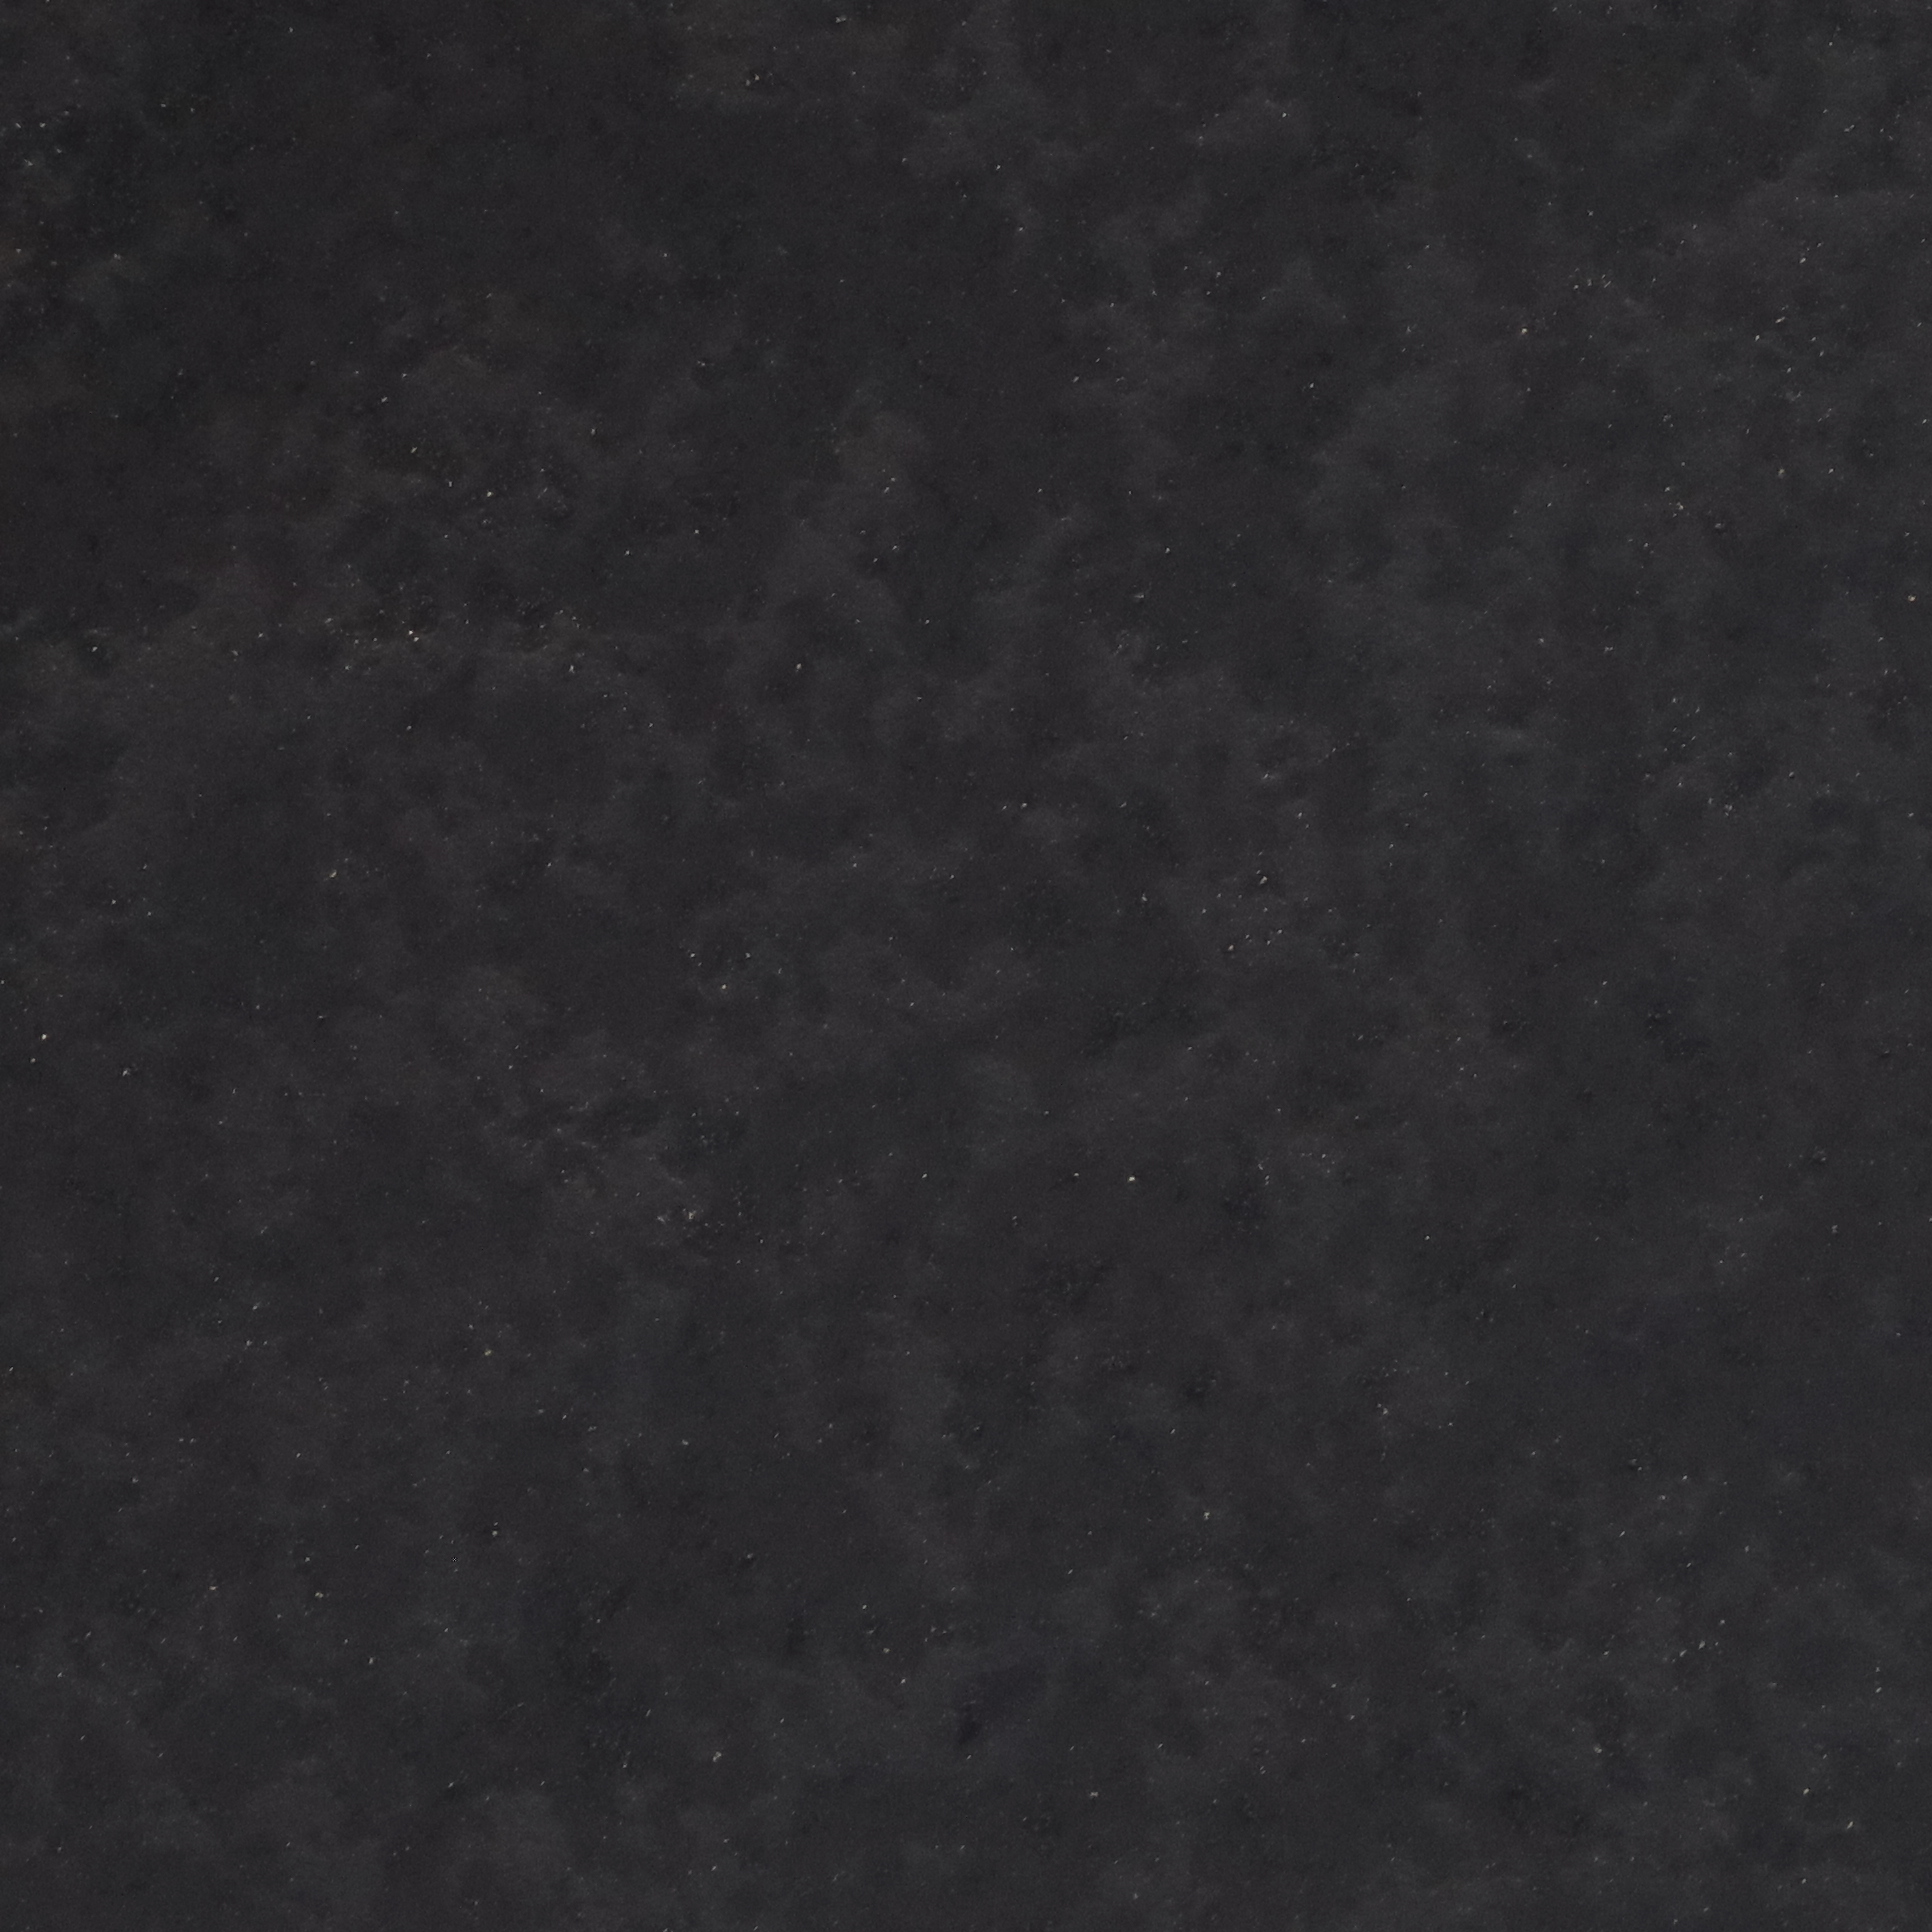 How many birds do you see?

0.